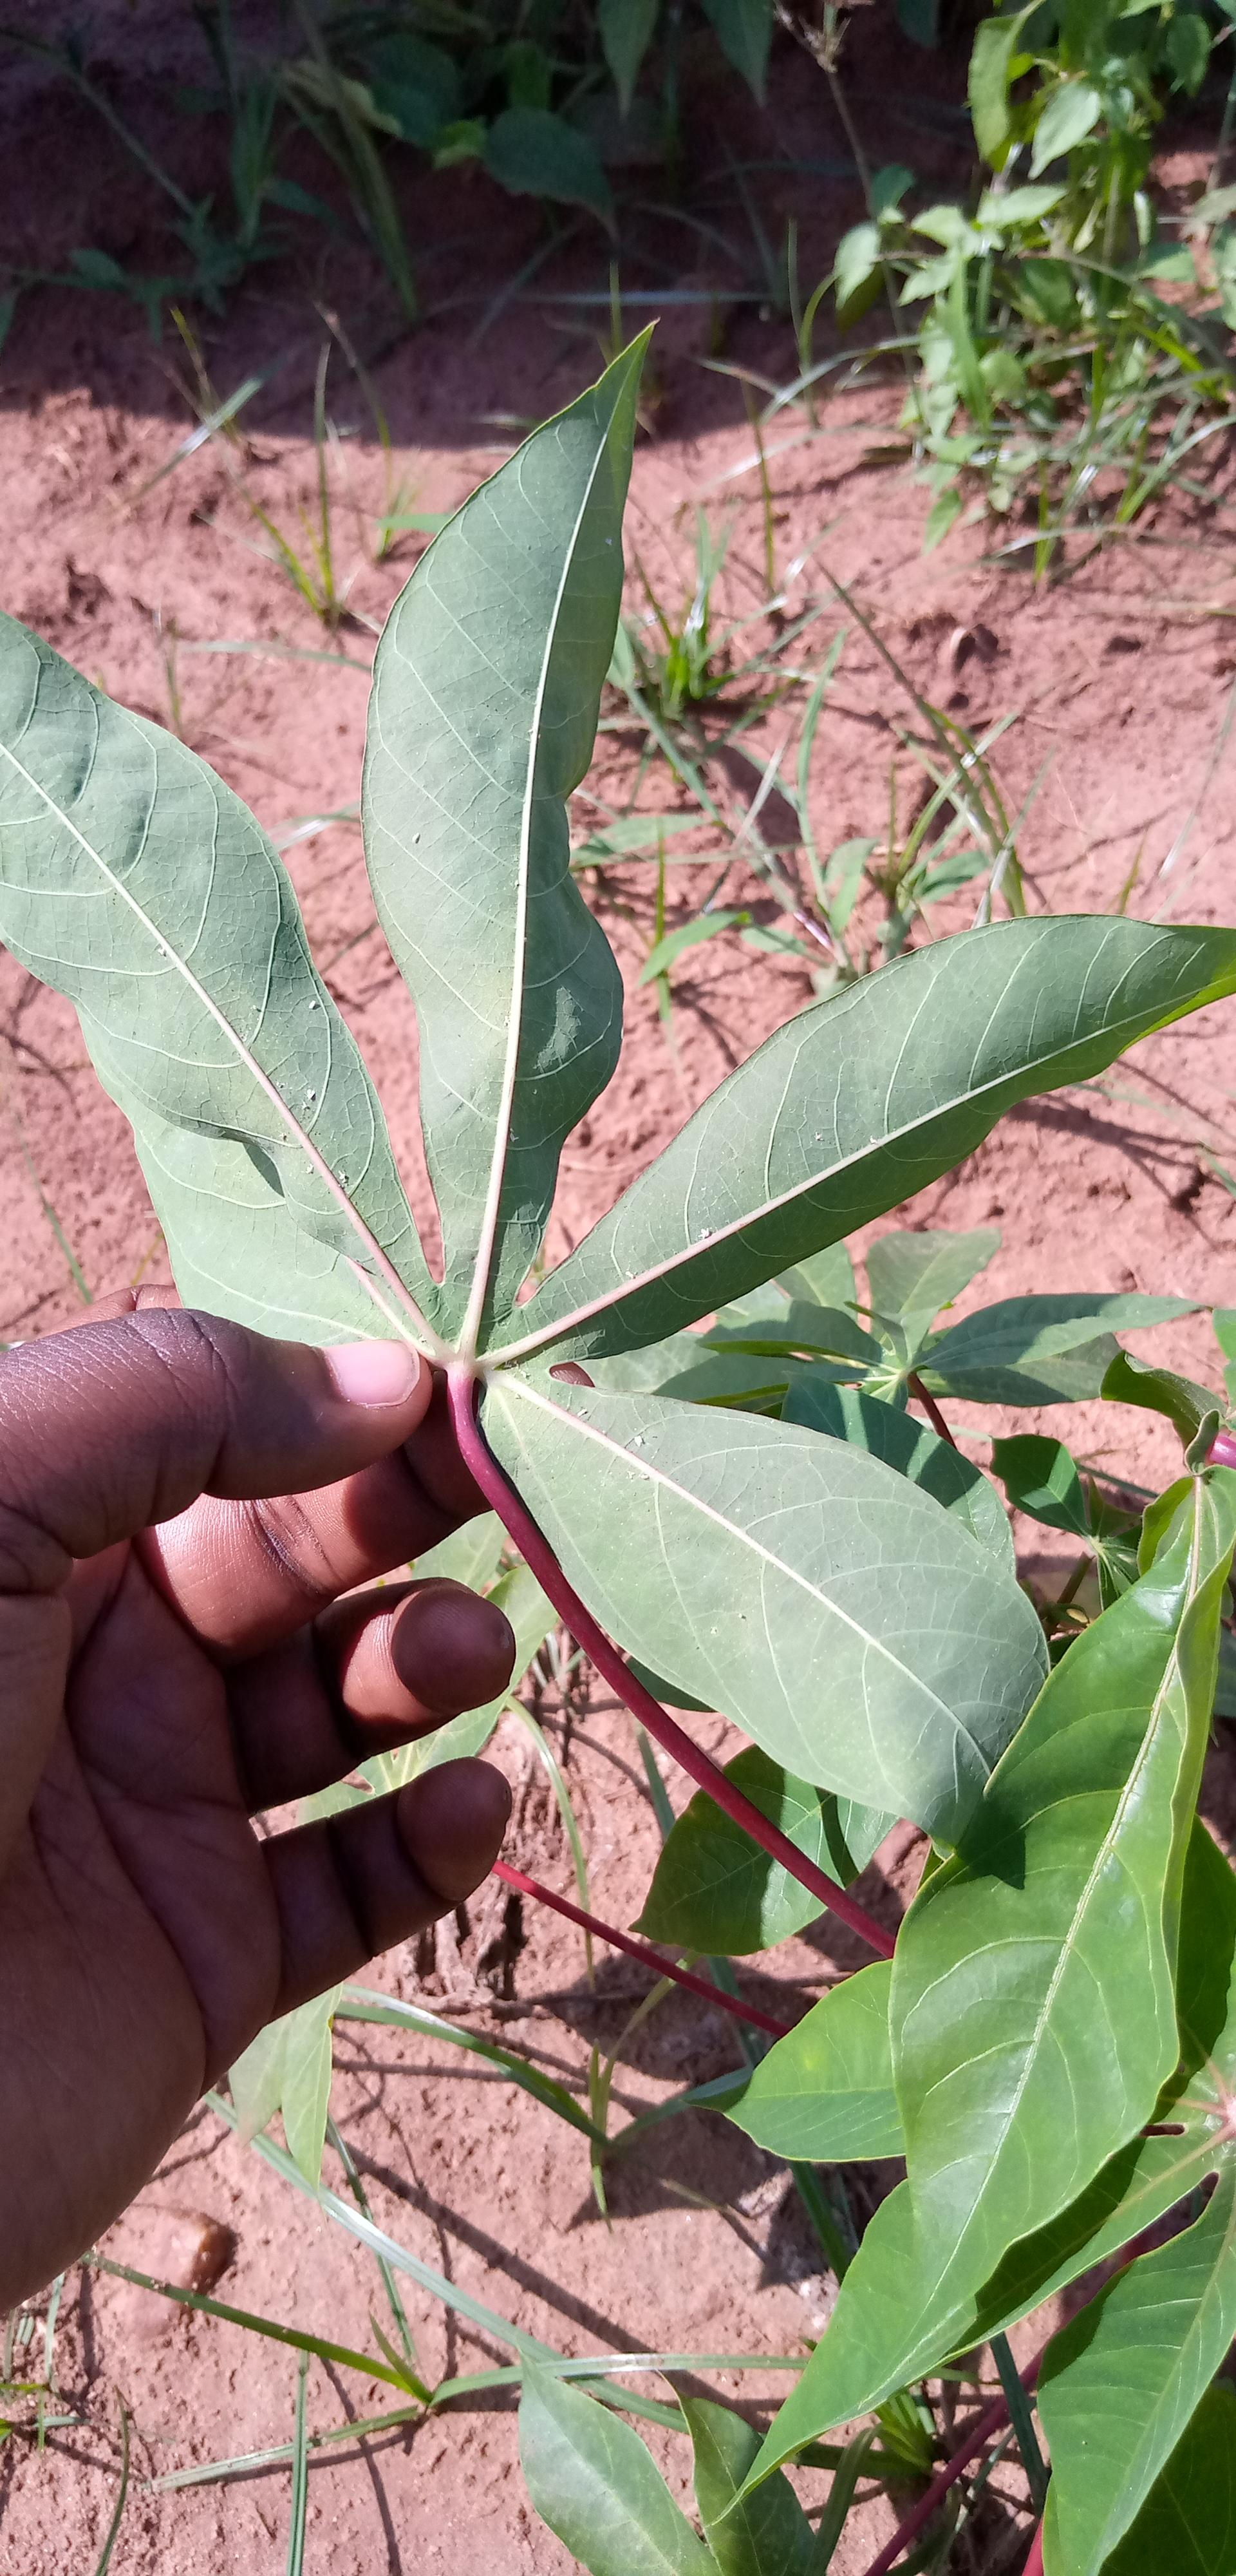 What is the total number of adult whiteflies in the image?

20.